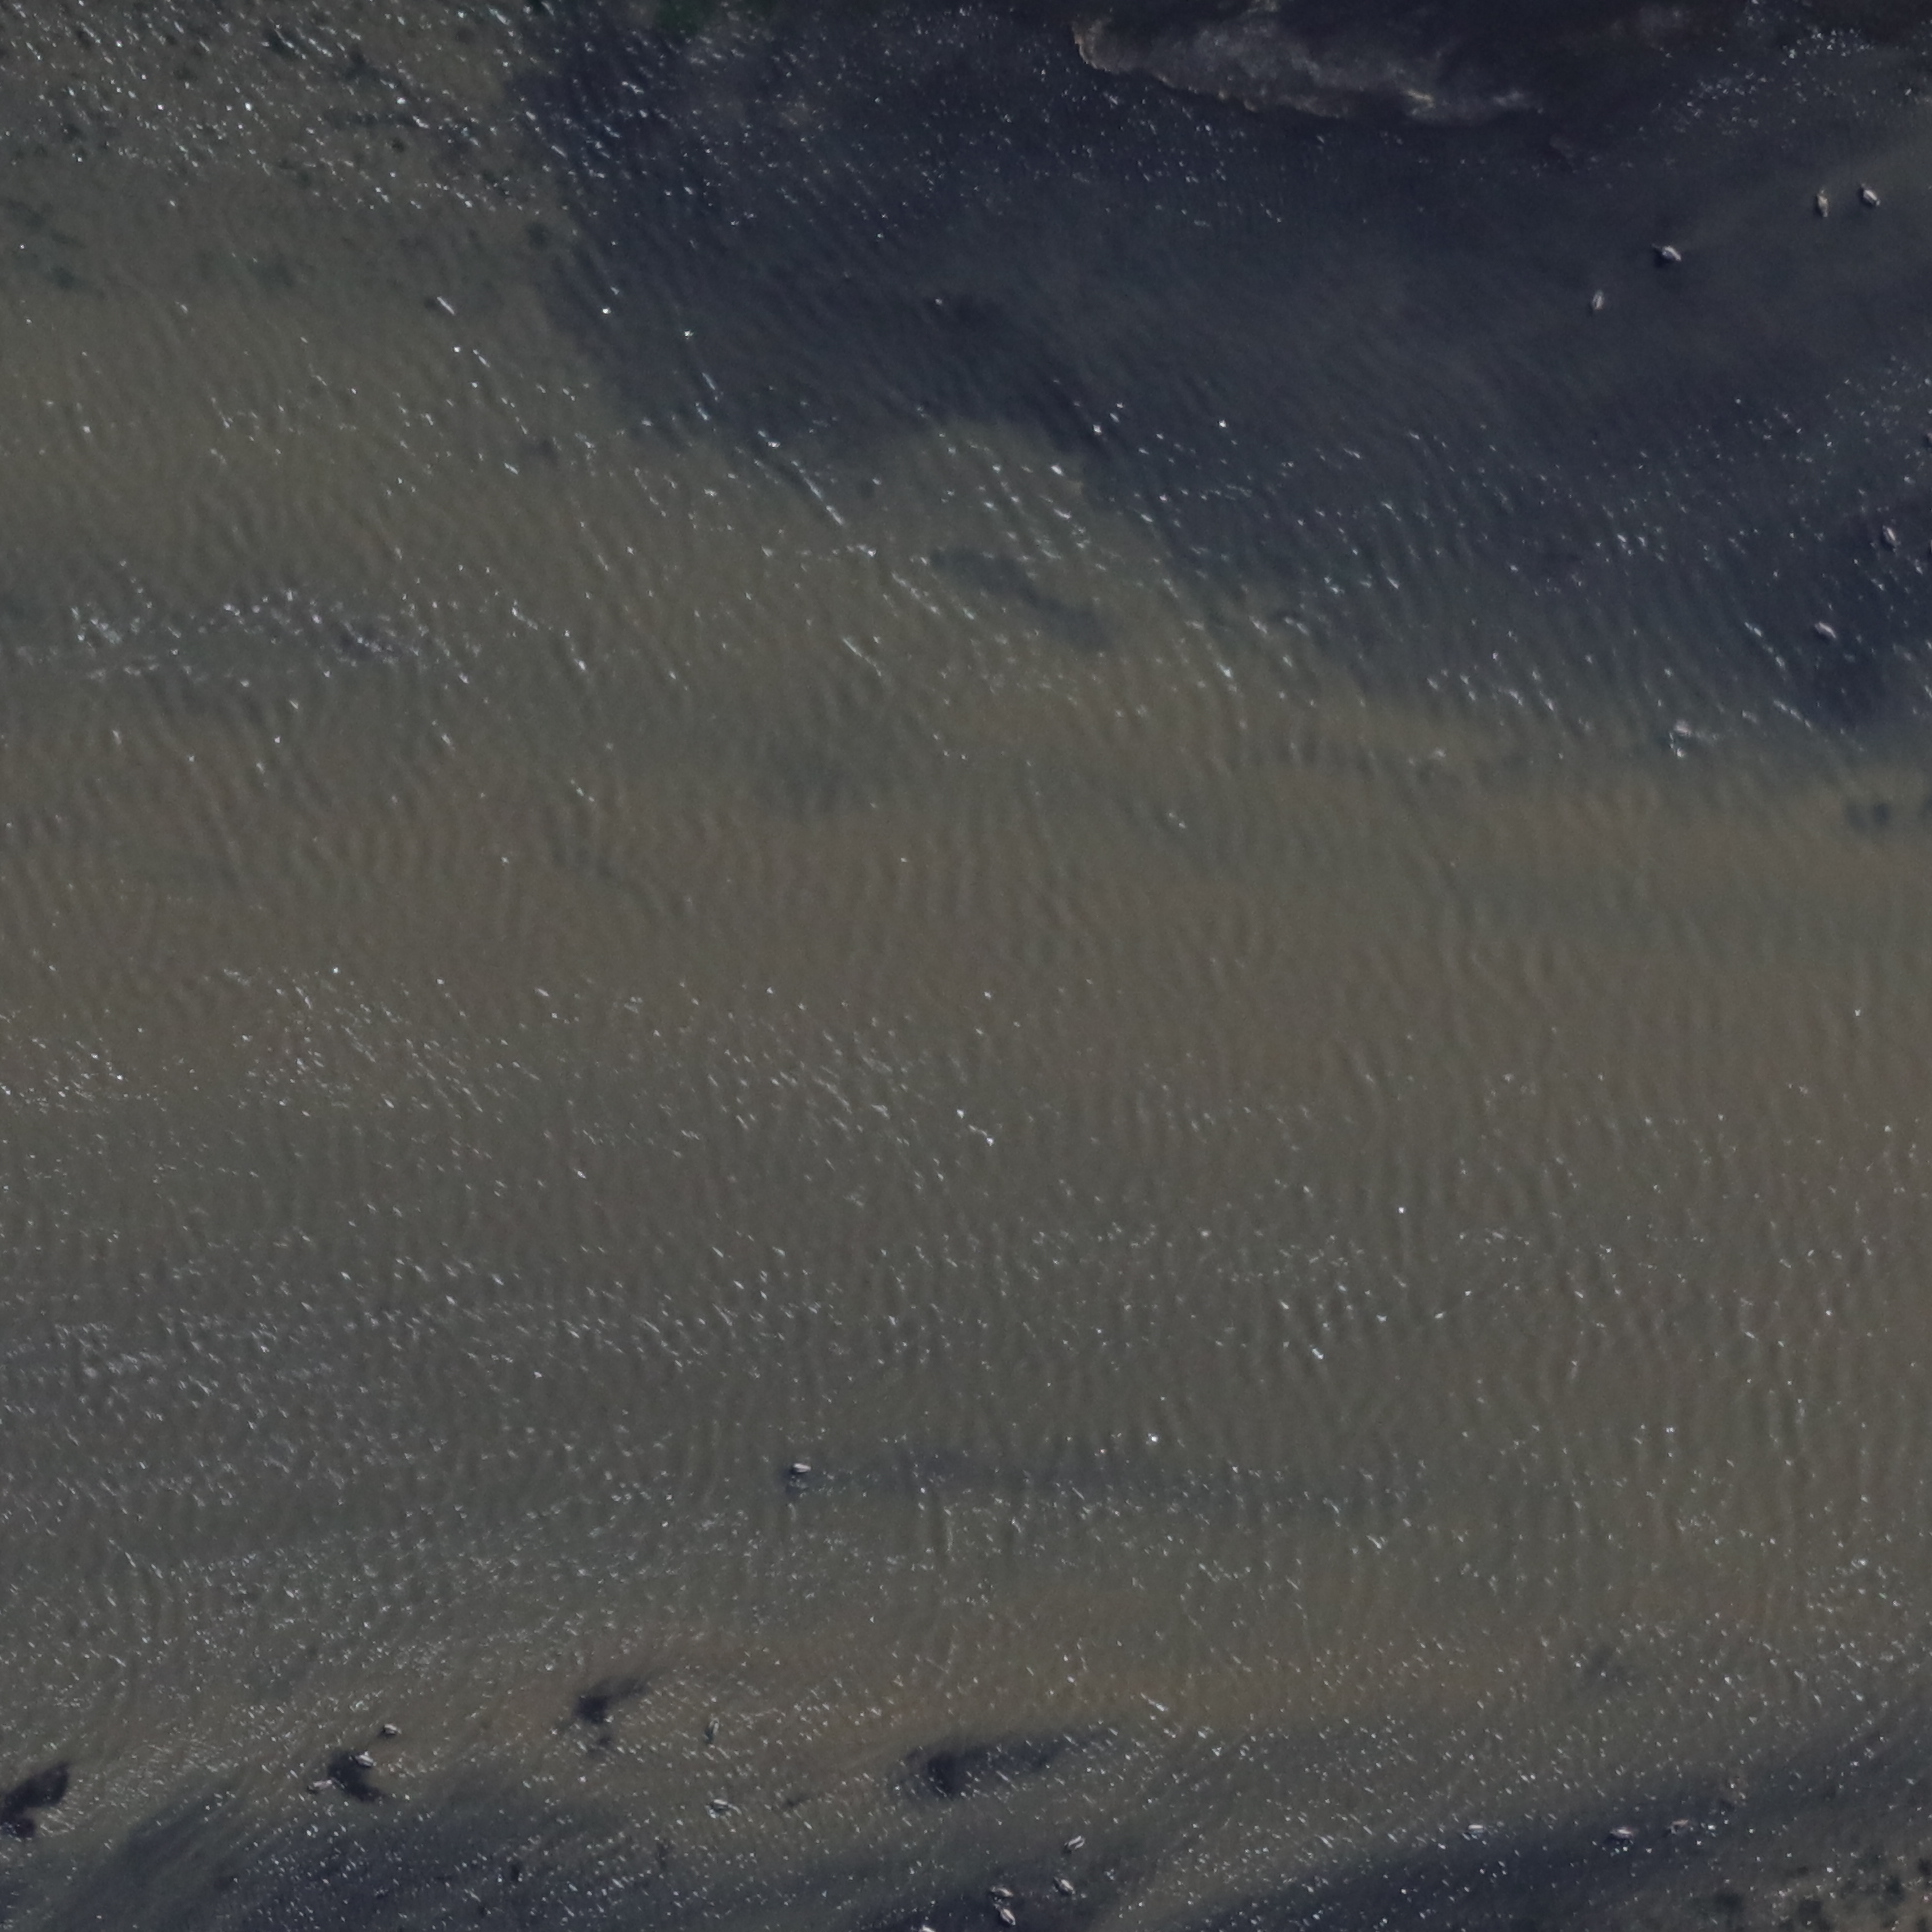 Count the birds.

20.